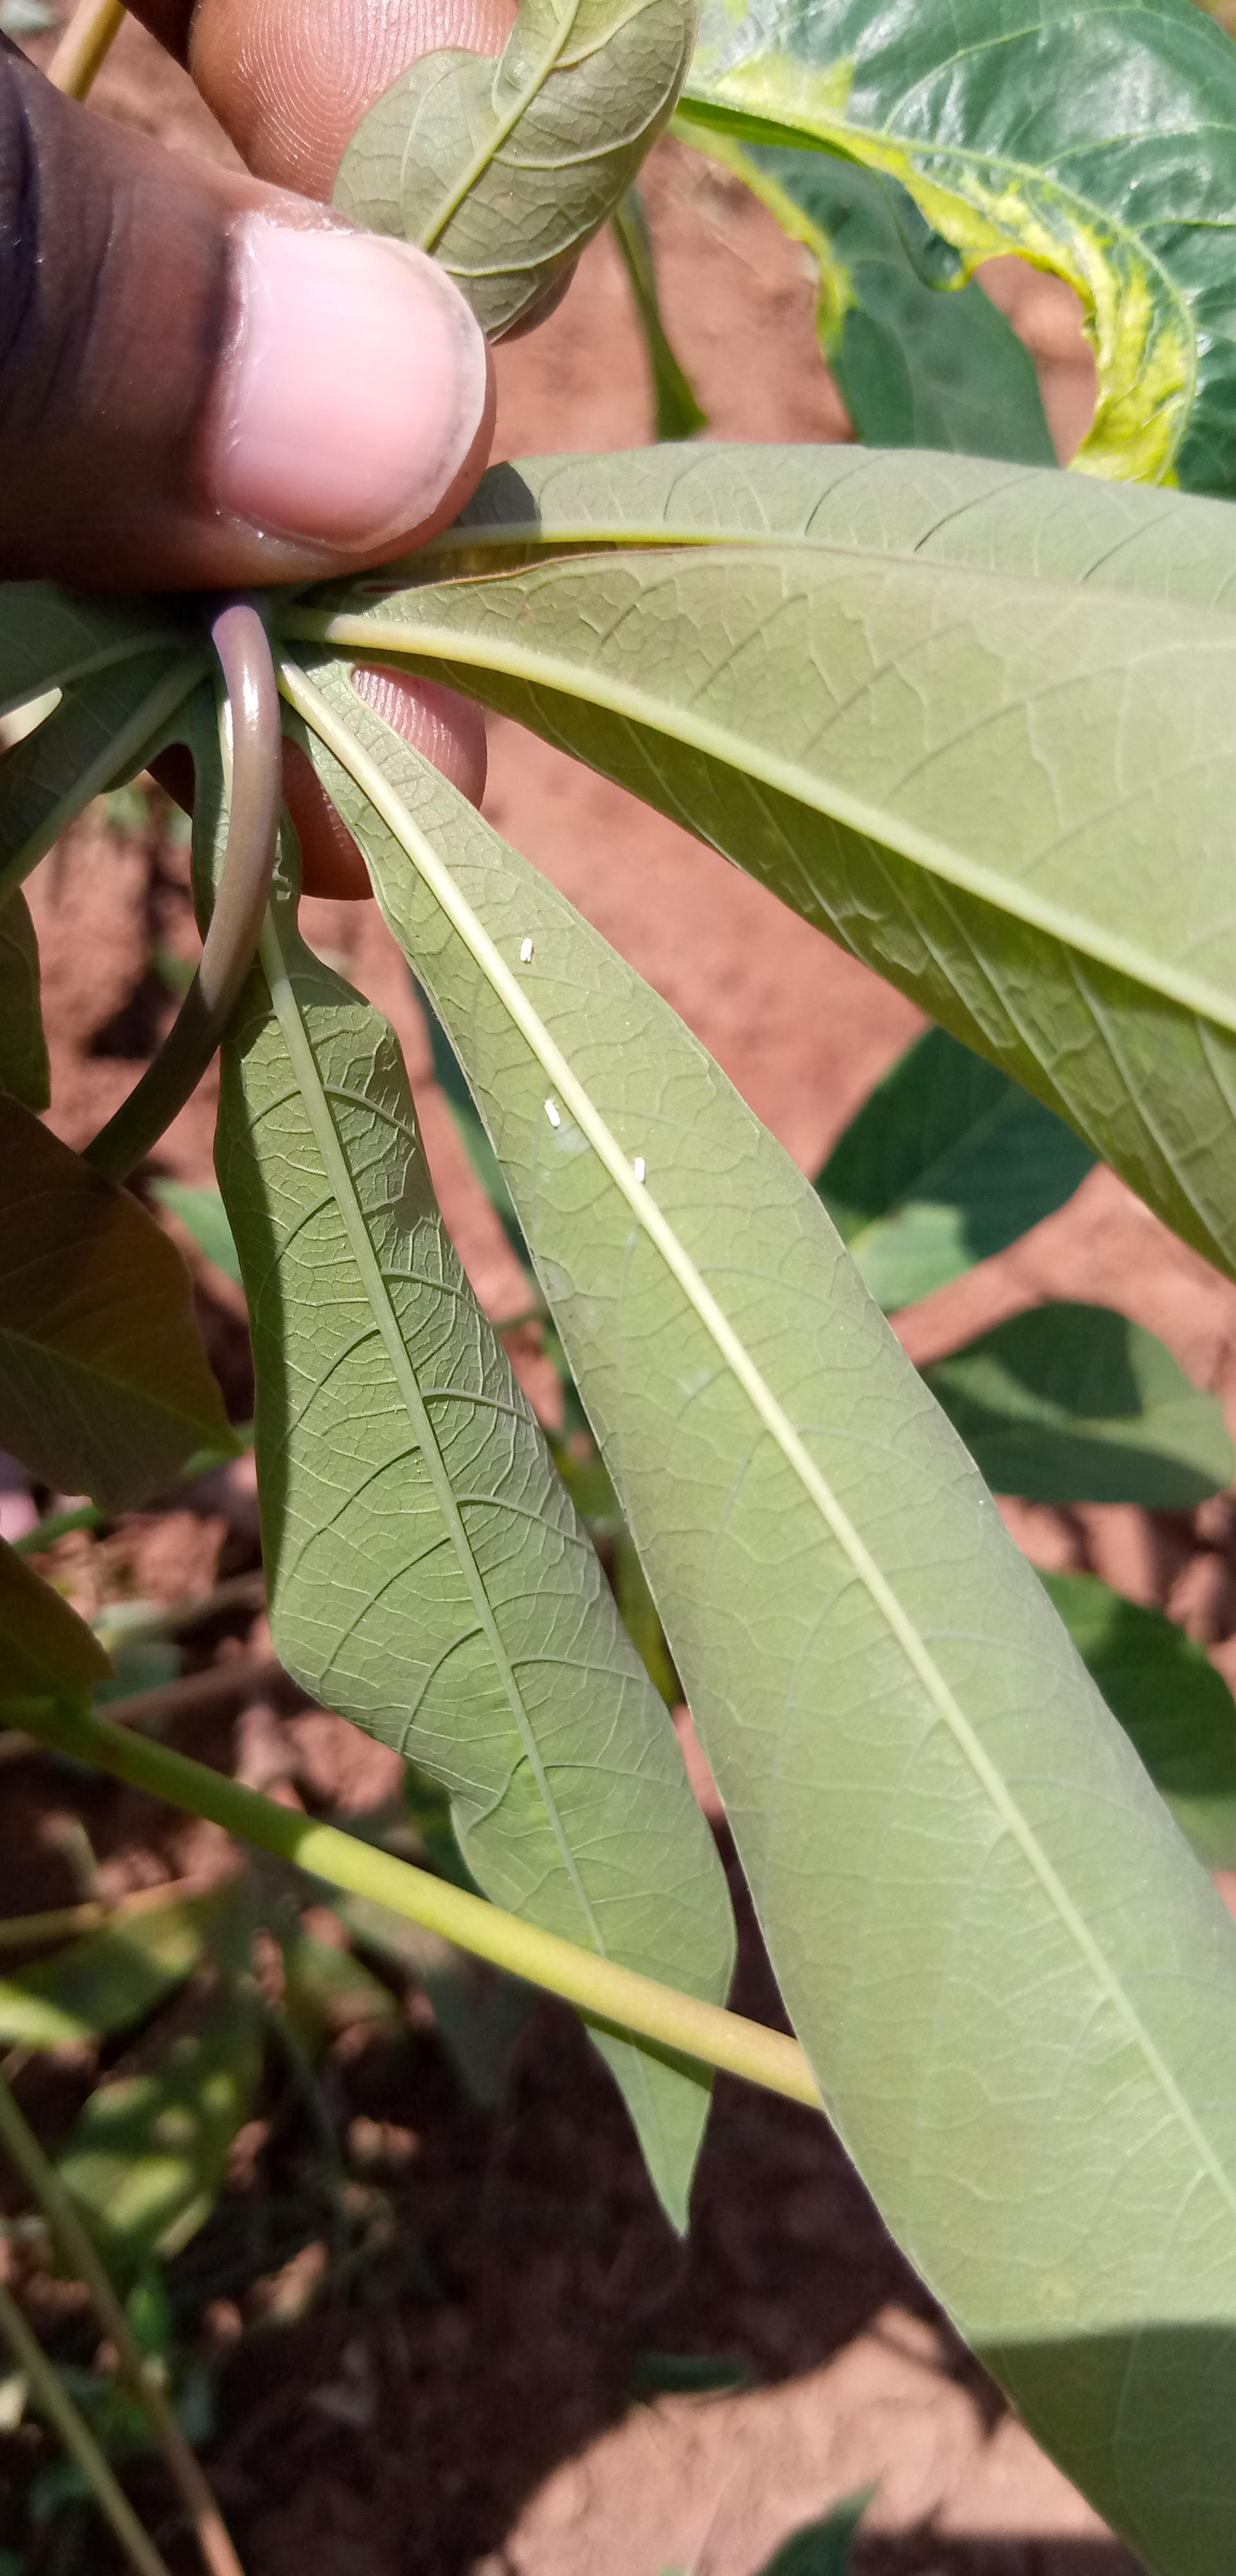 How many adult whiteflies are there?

3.